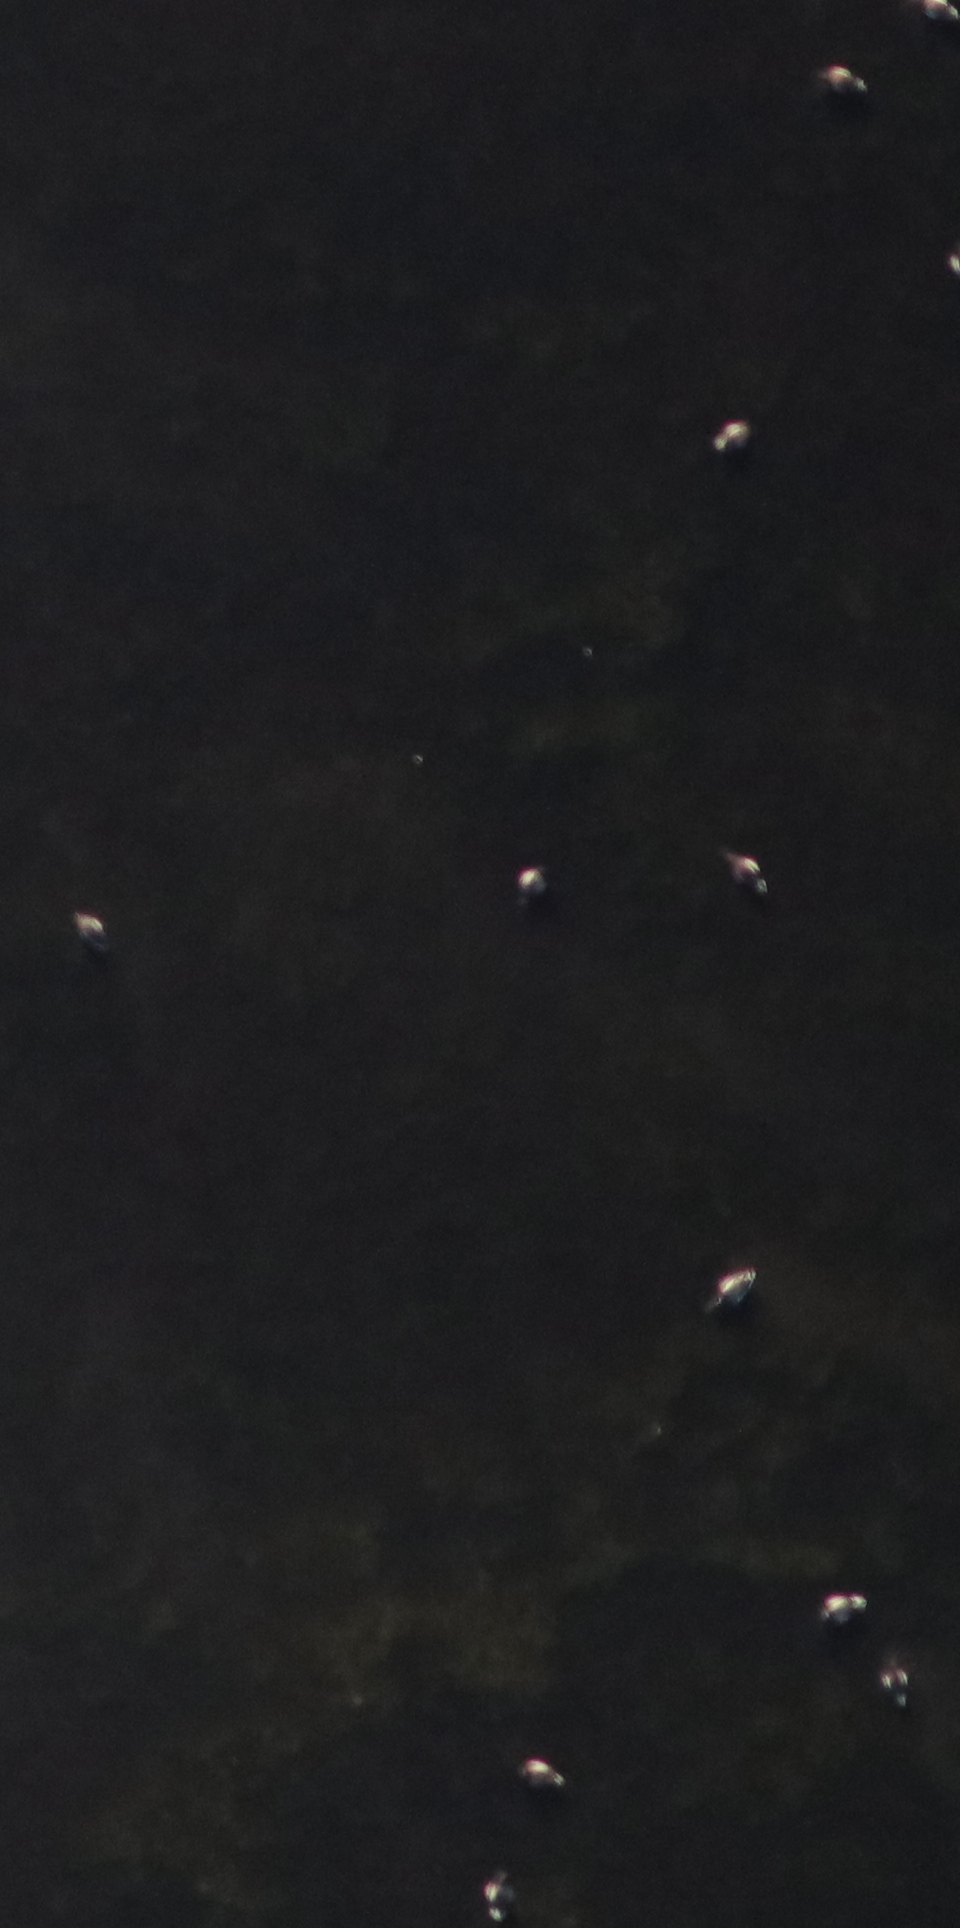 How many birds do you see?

11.